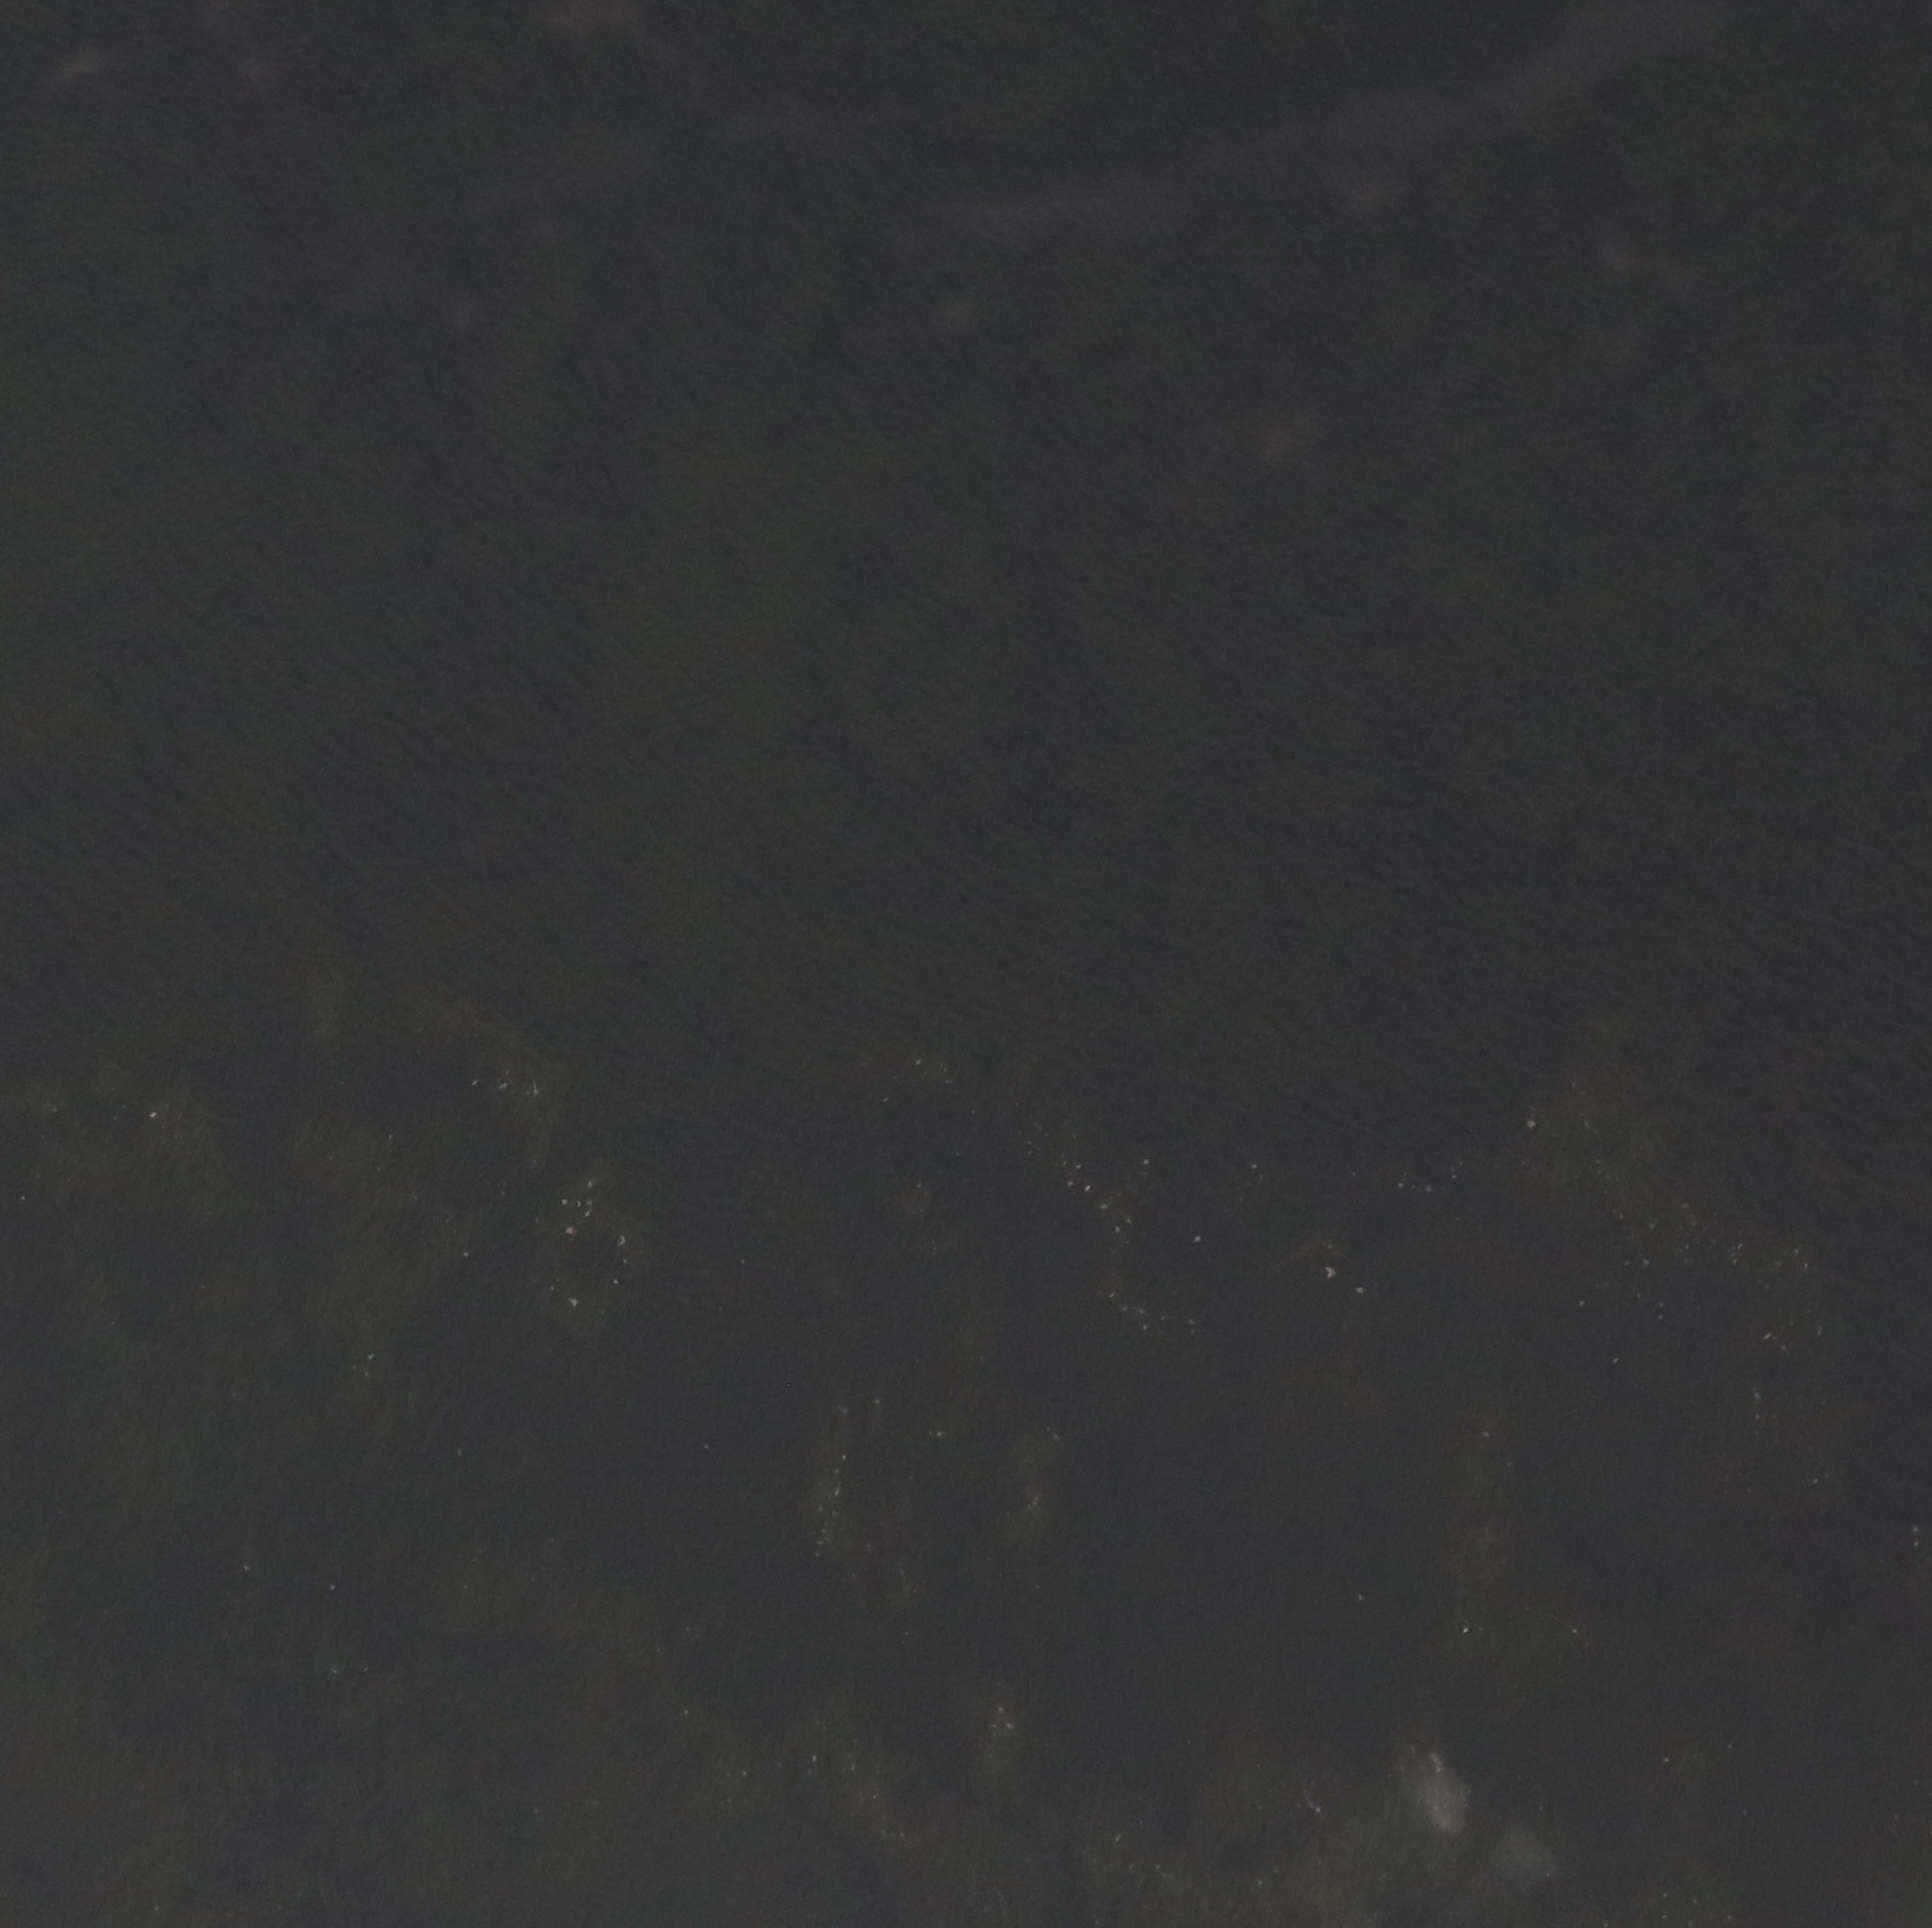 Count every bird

0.